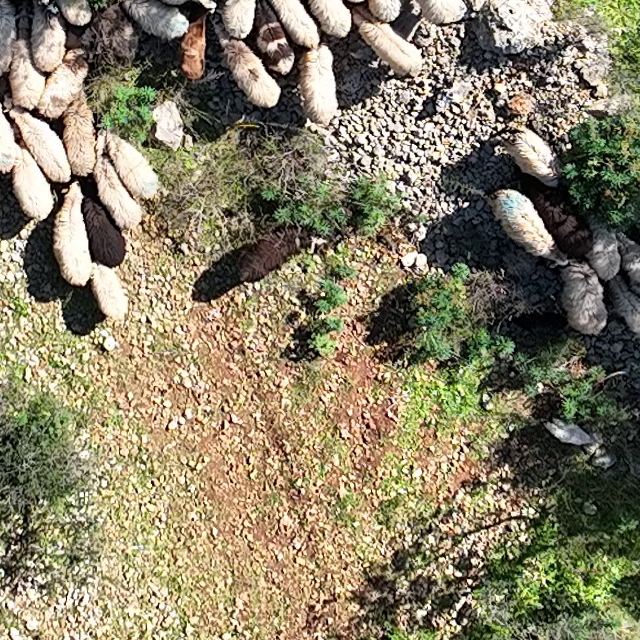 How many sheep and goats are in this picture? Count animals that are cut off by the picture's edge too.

37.